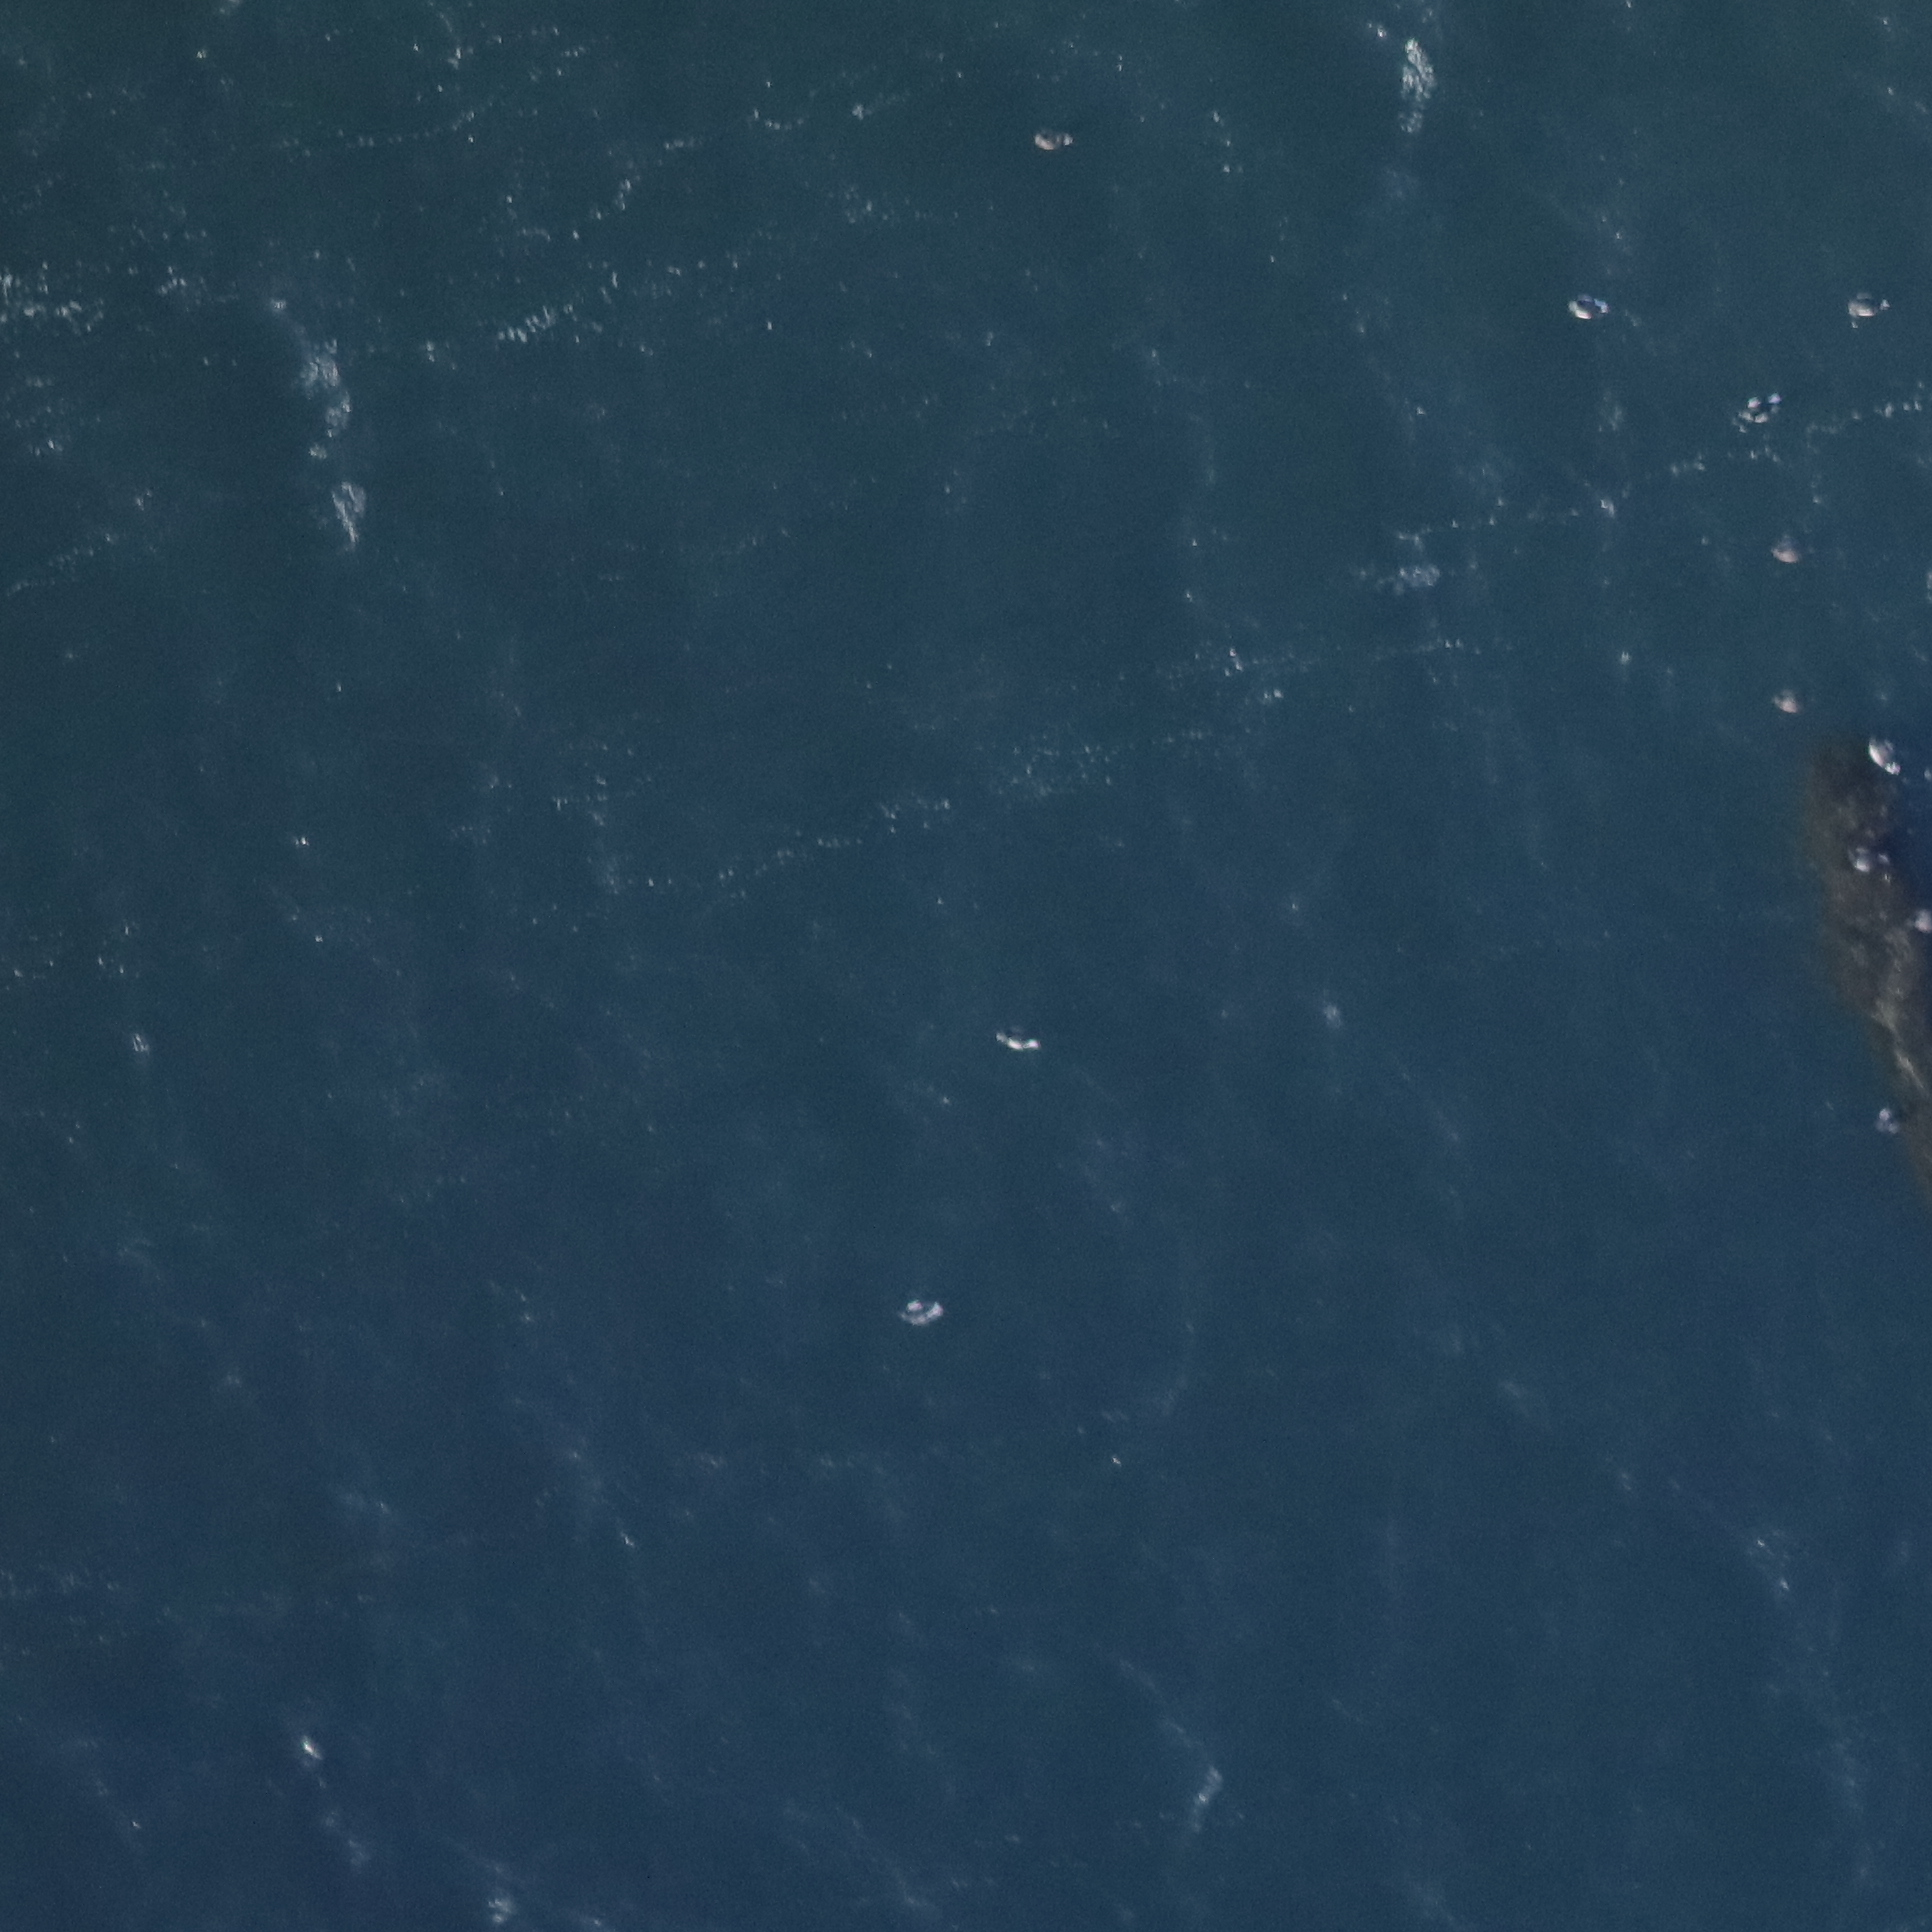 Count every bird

12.